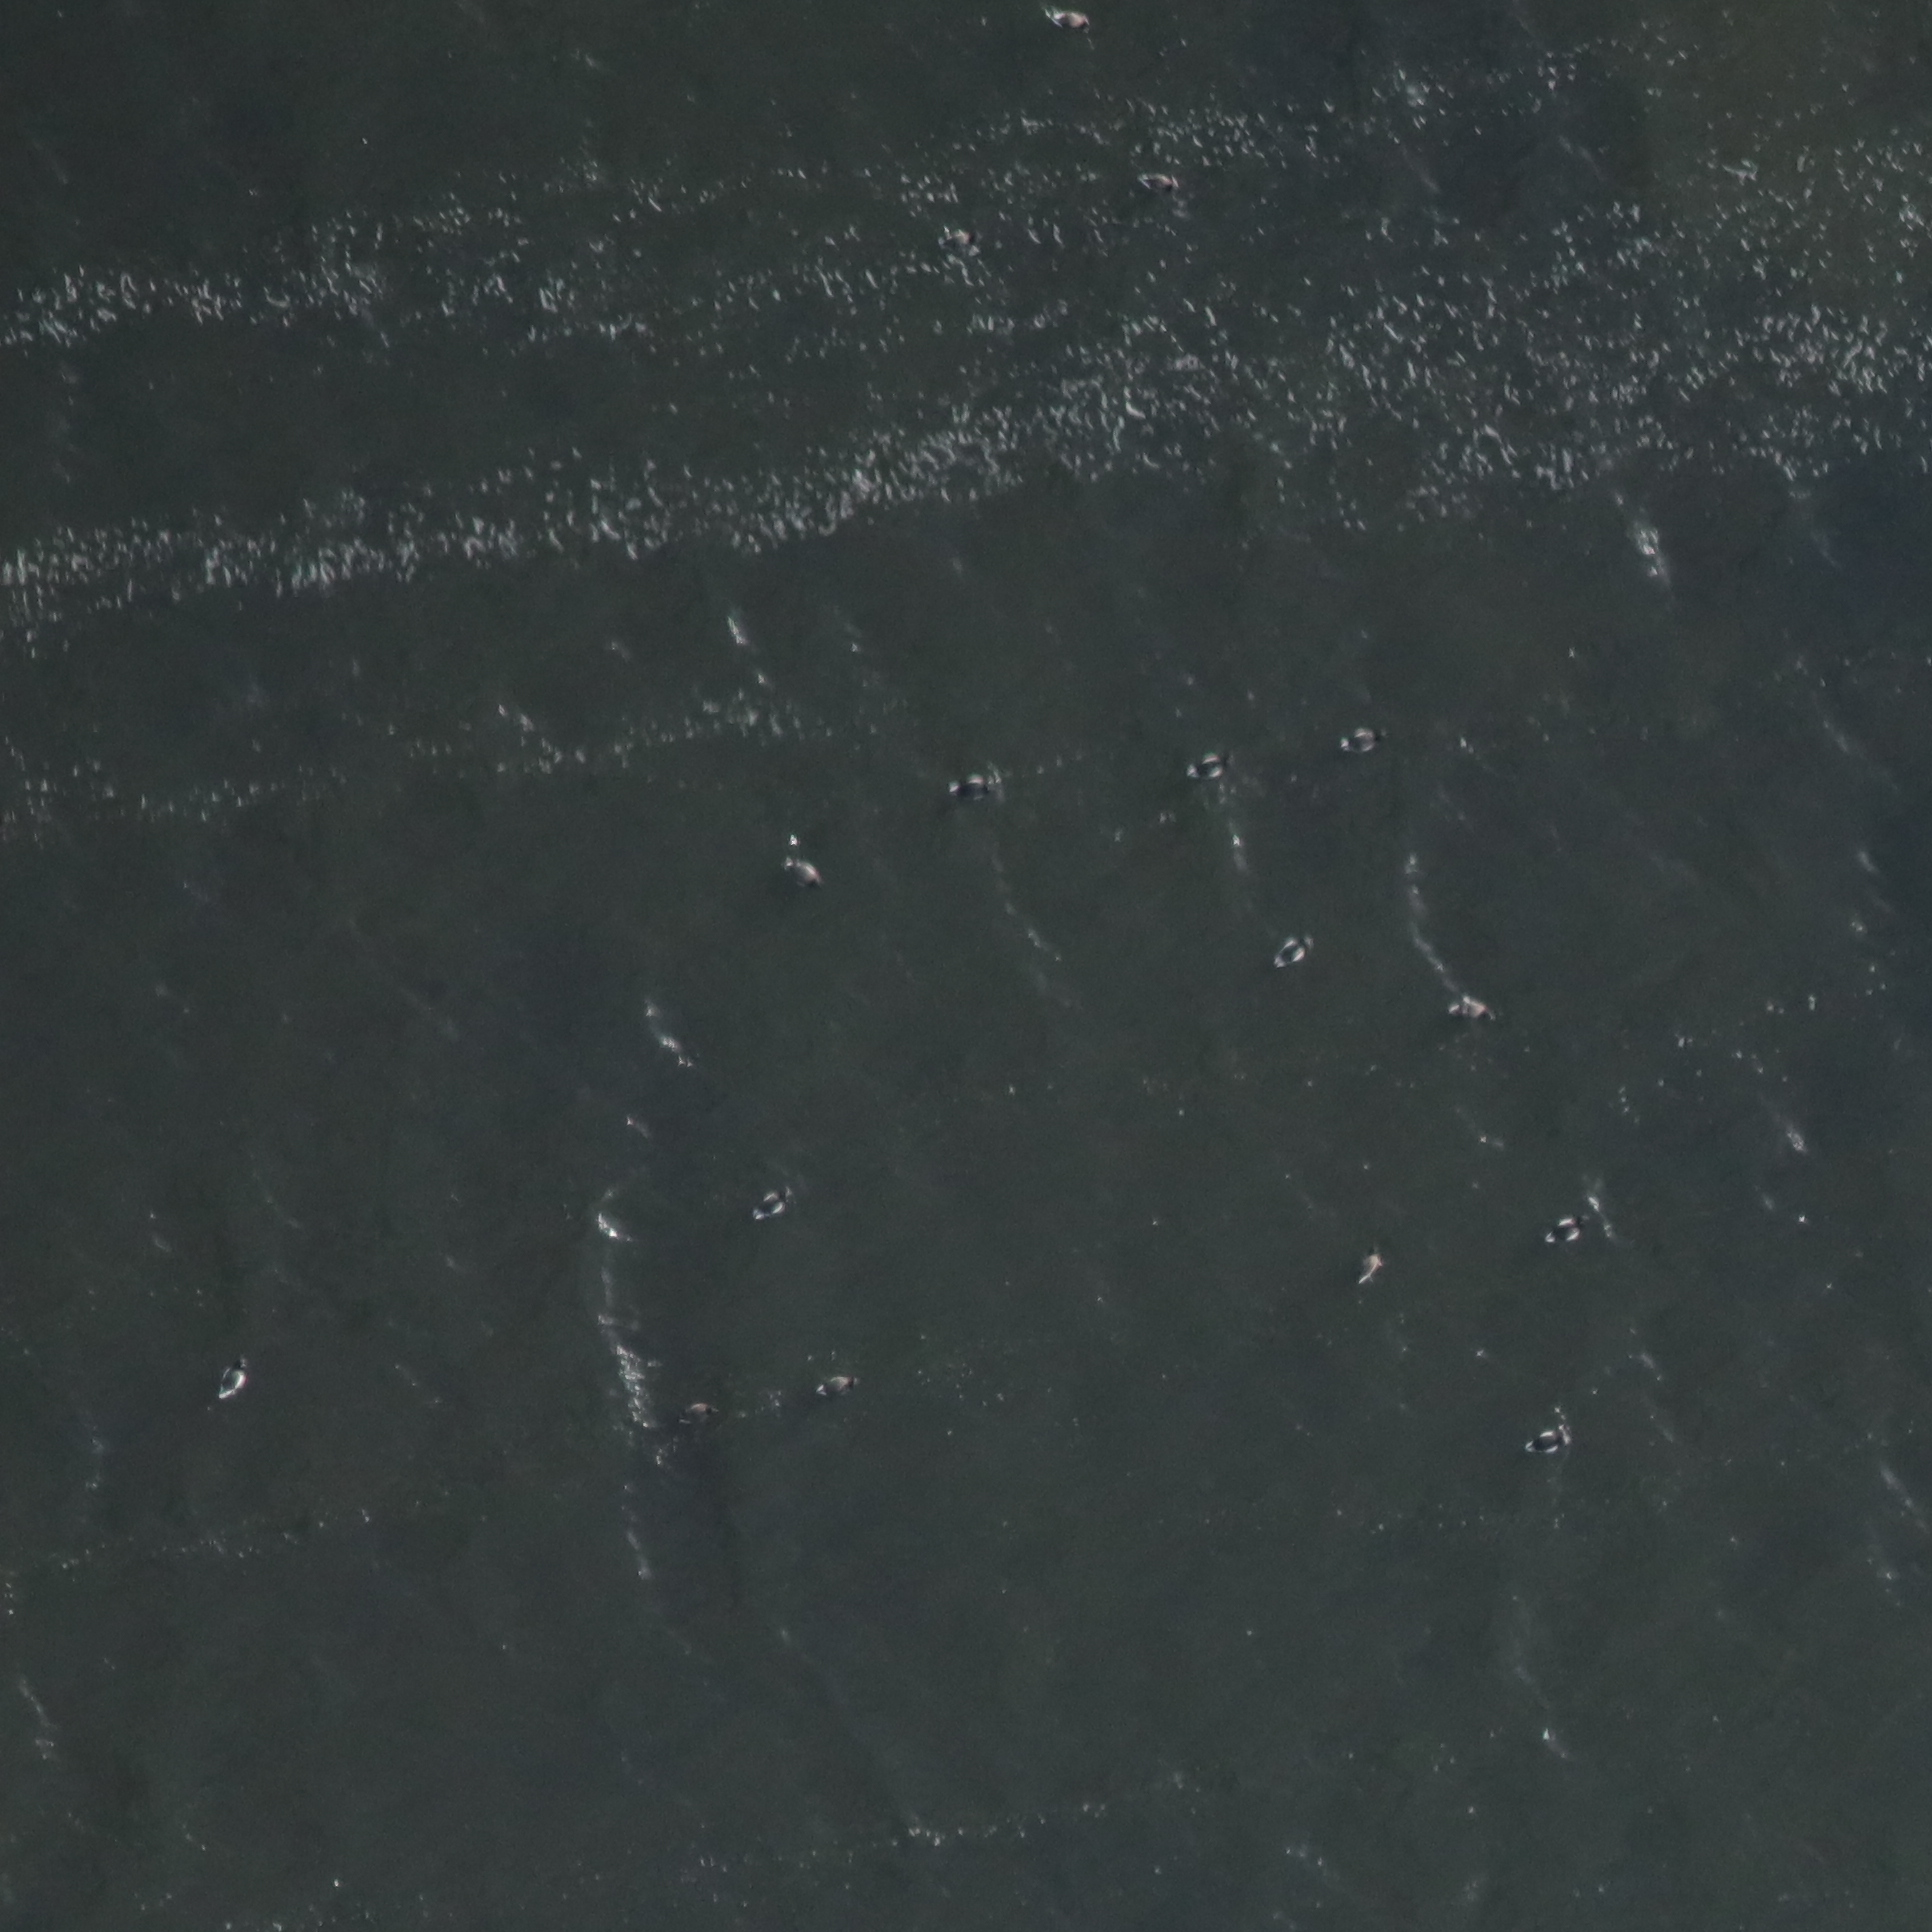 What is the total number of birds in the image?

16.